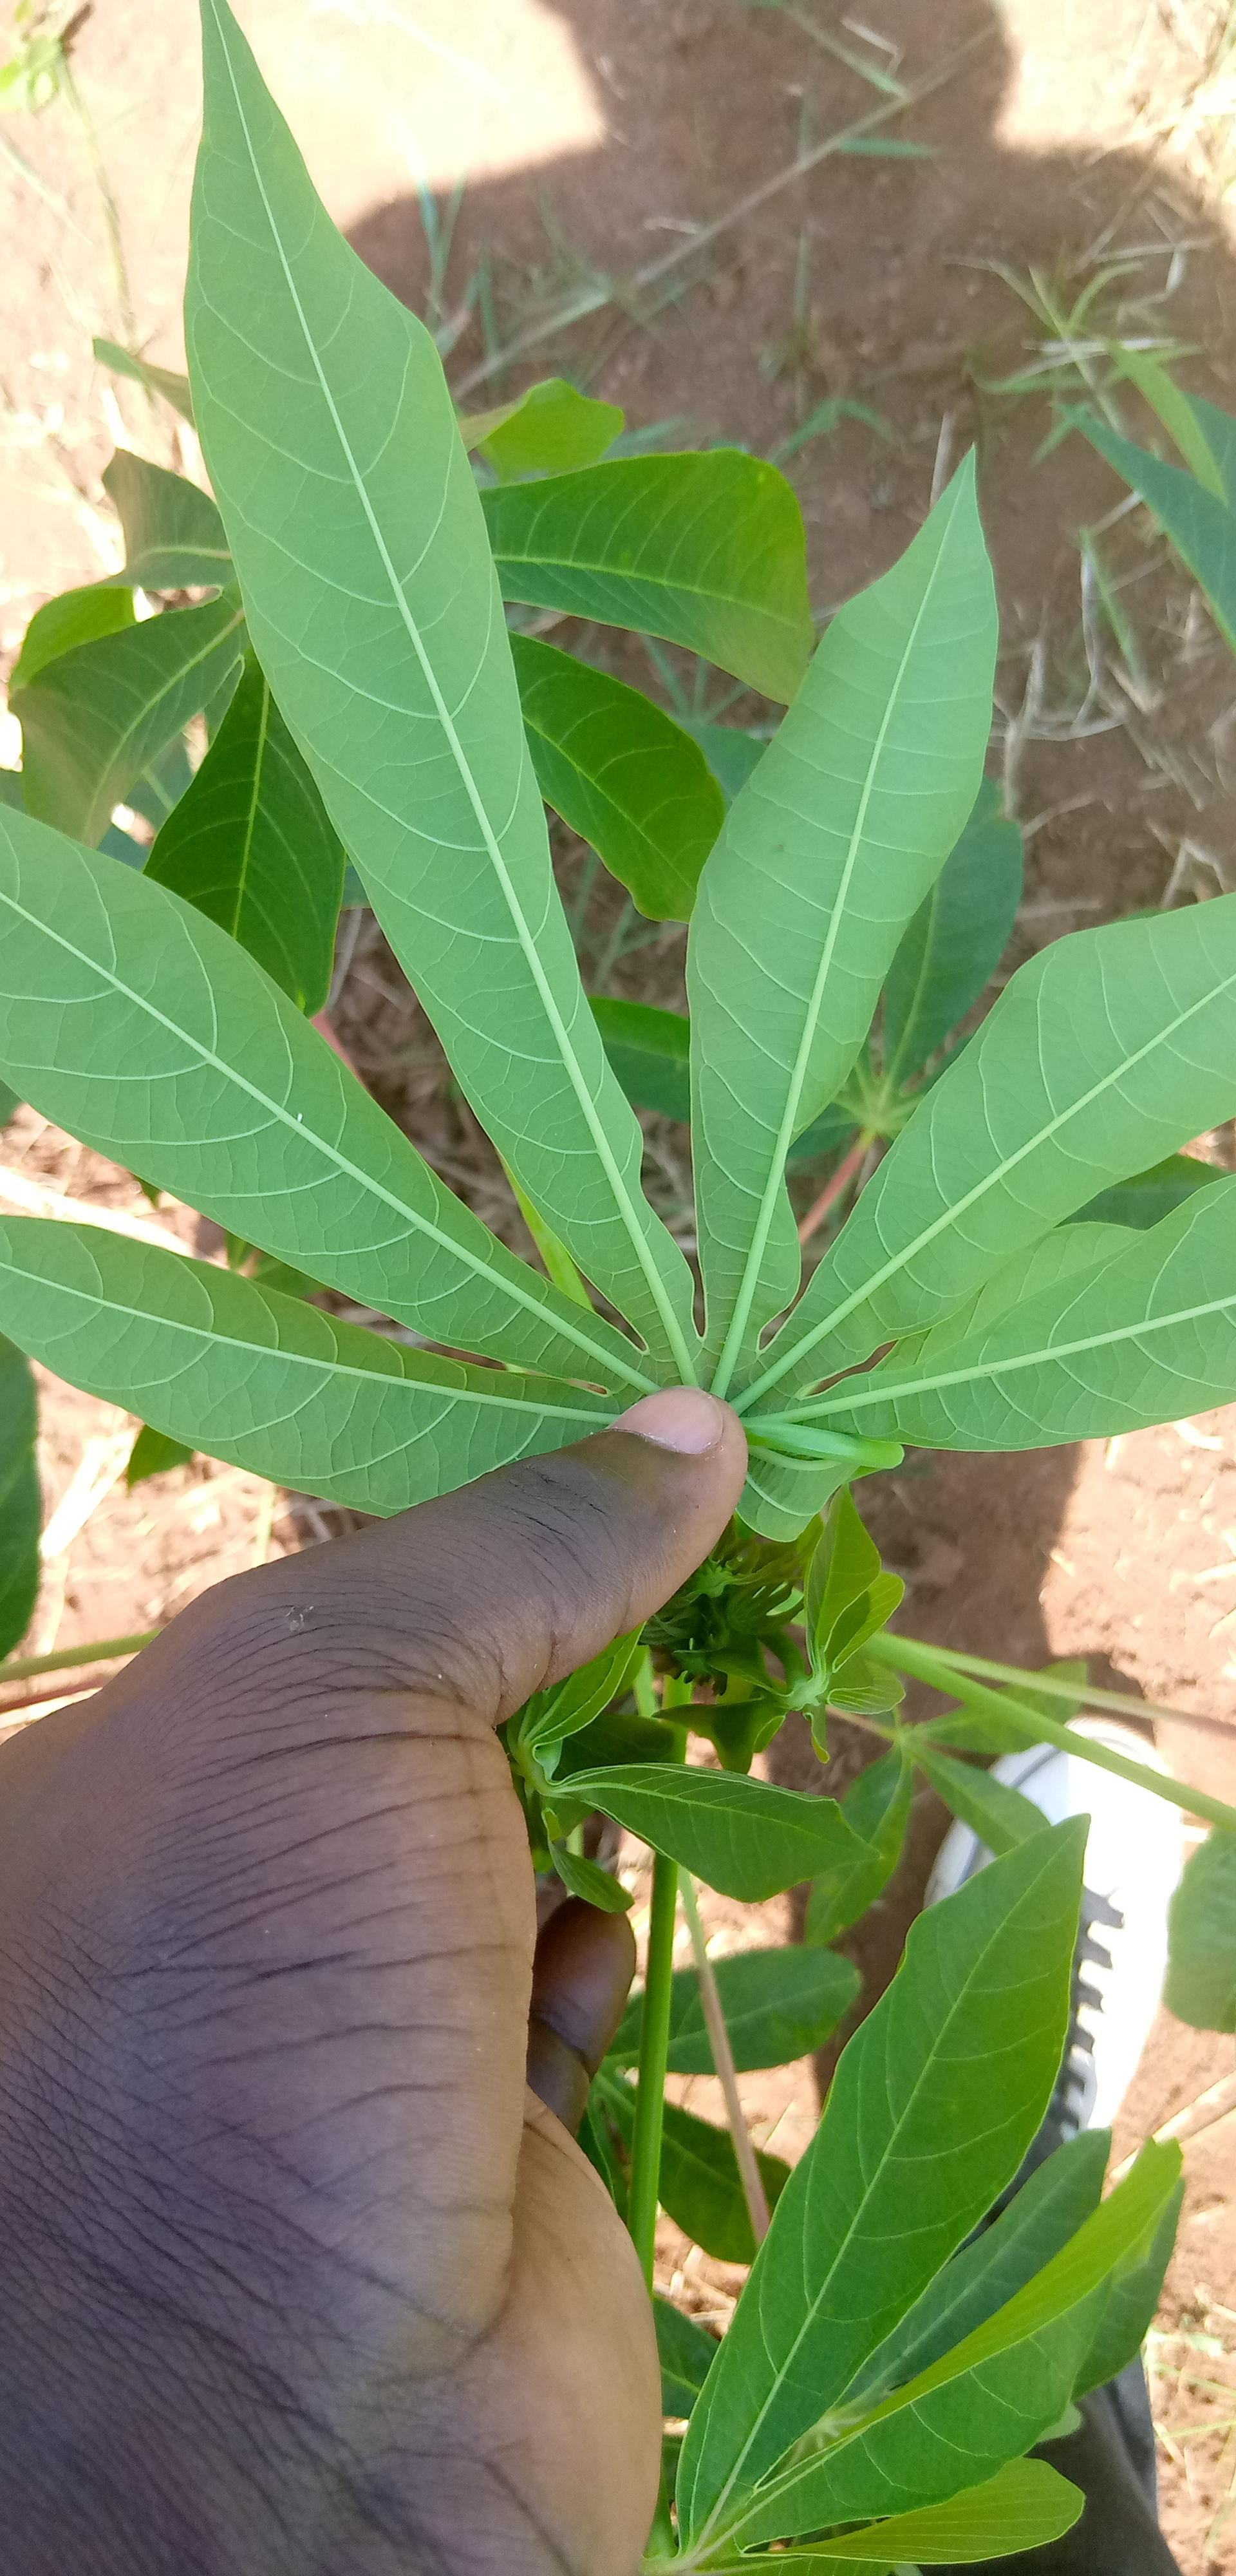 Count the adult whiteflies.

1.